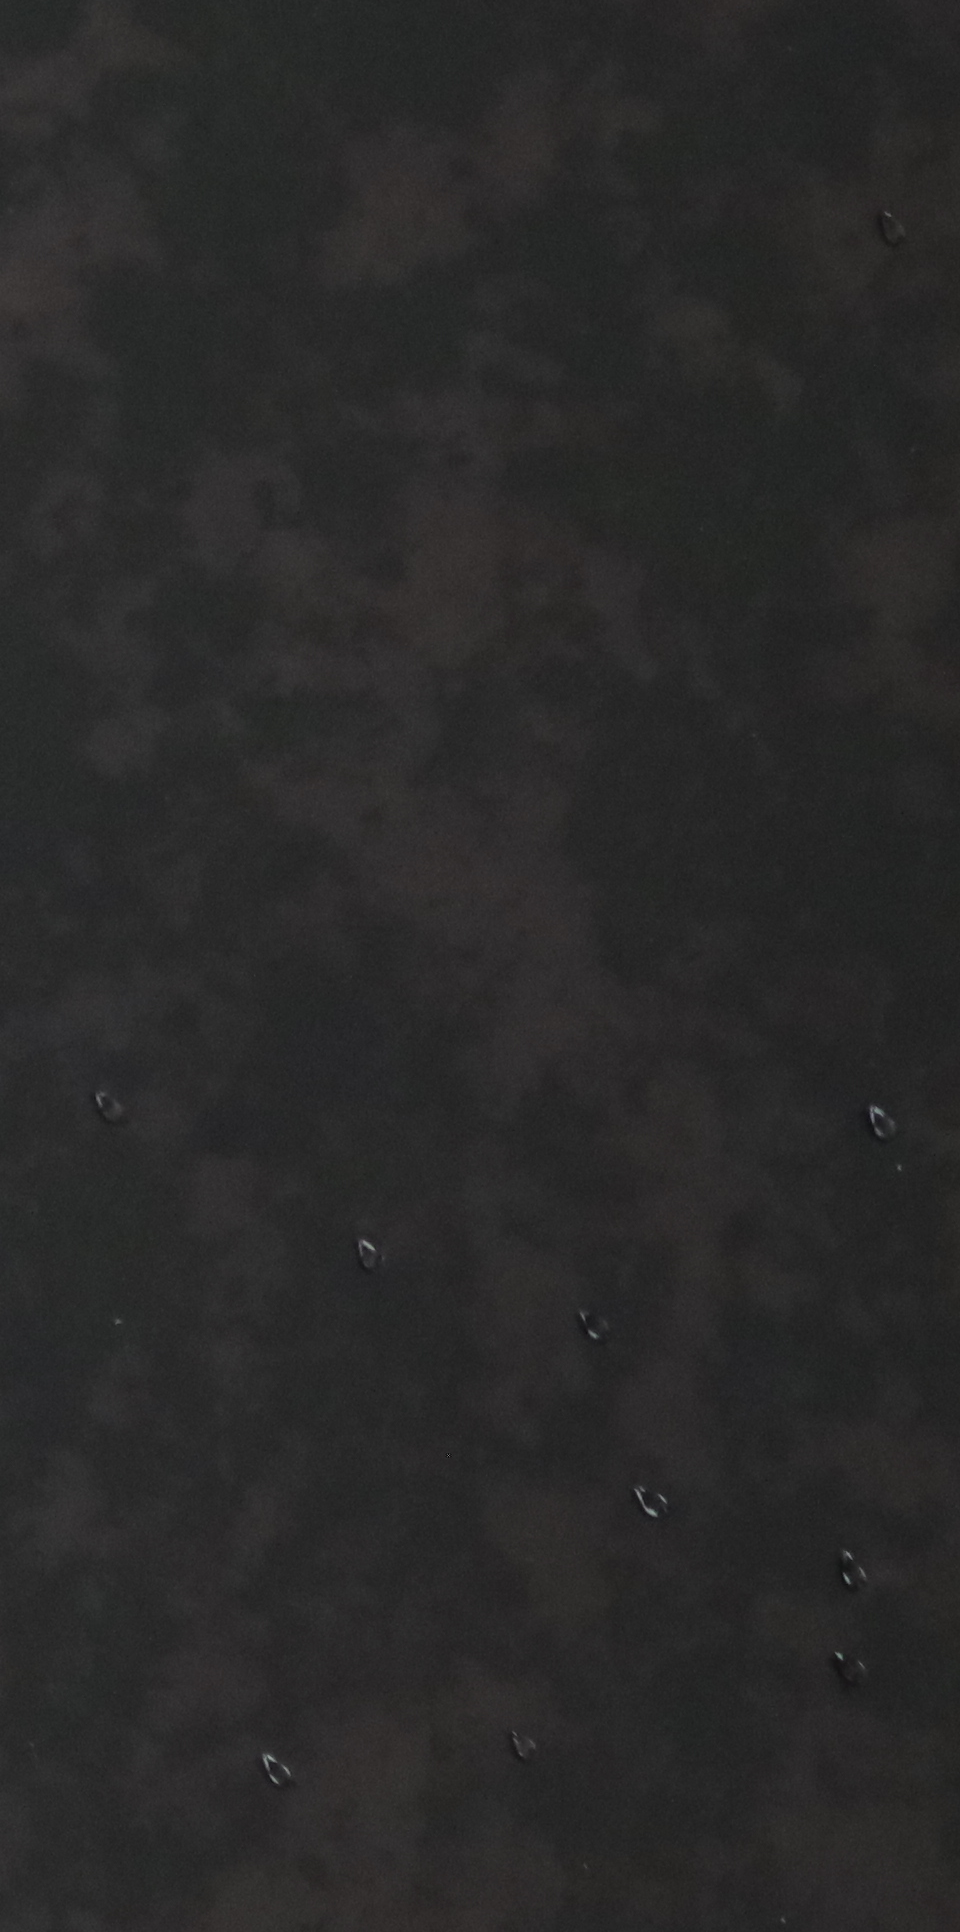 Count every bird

10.